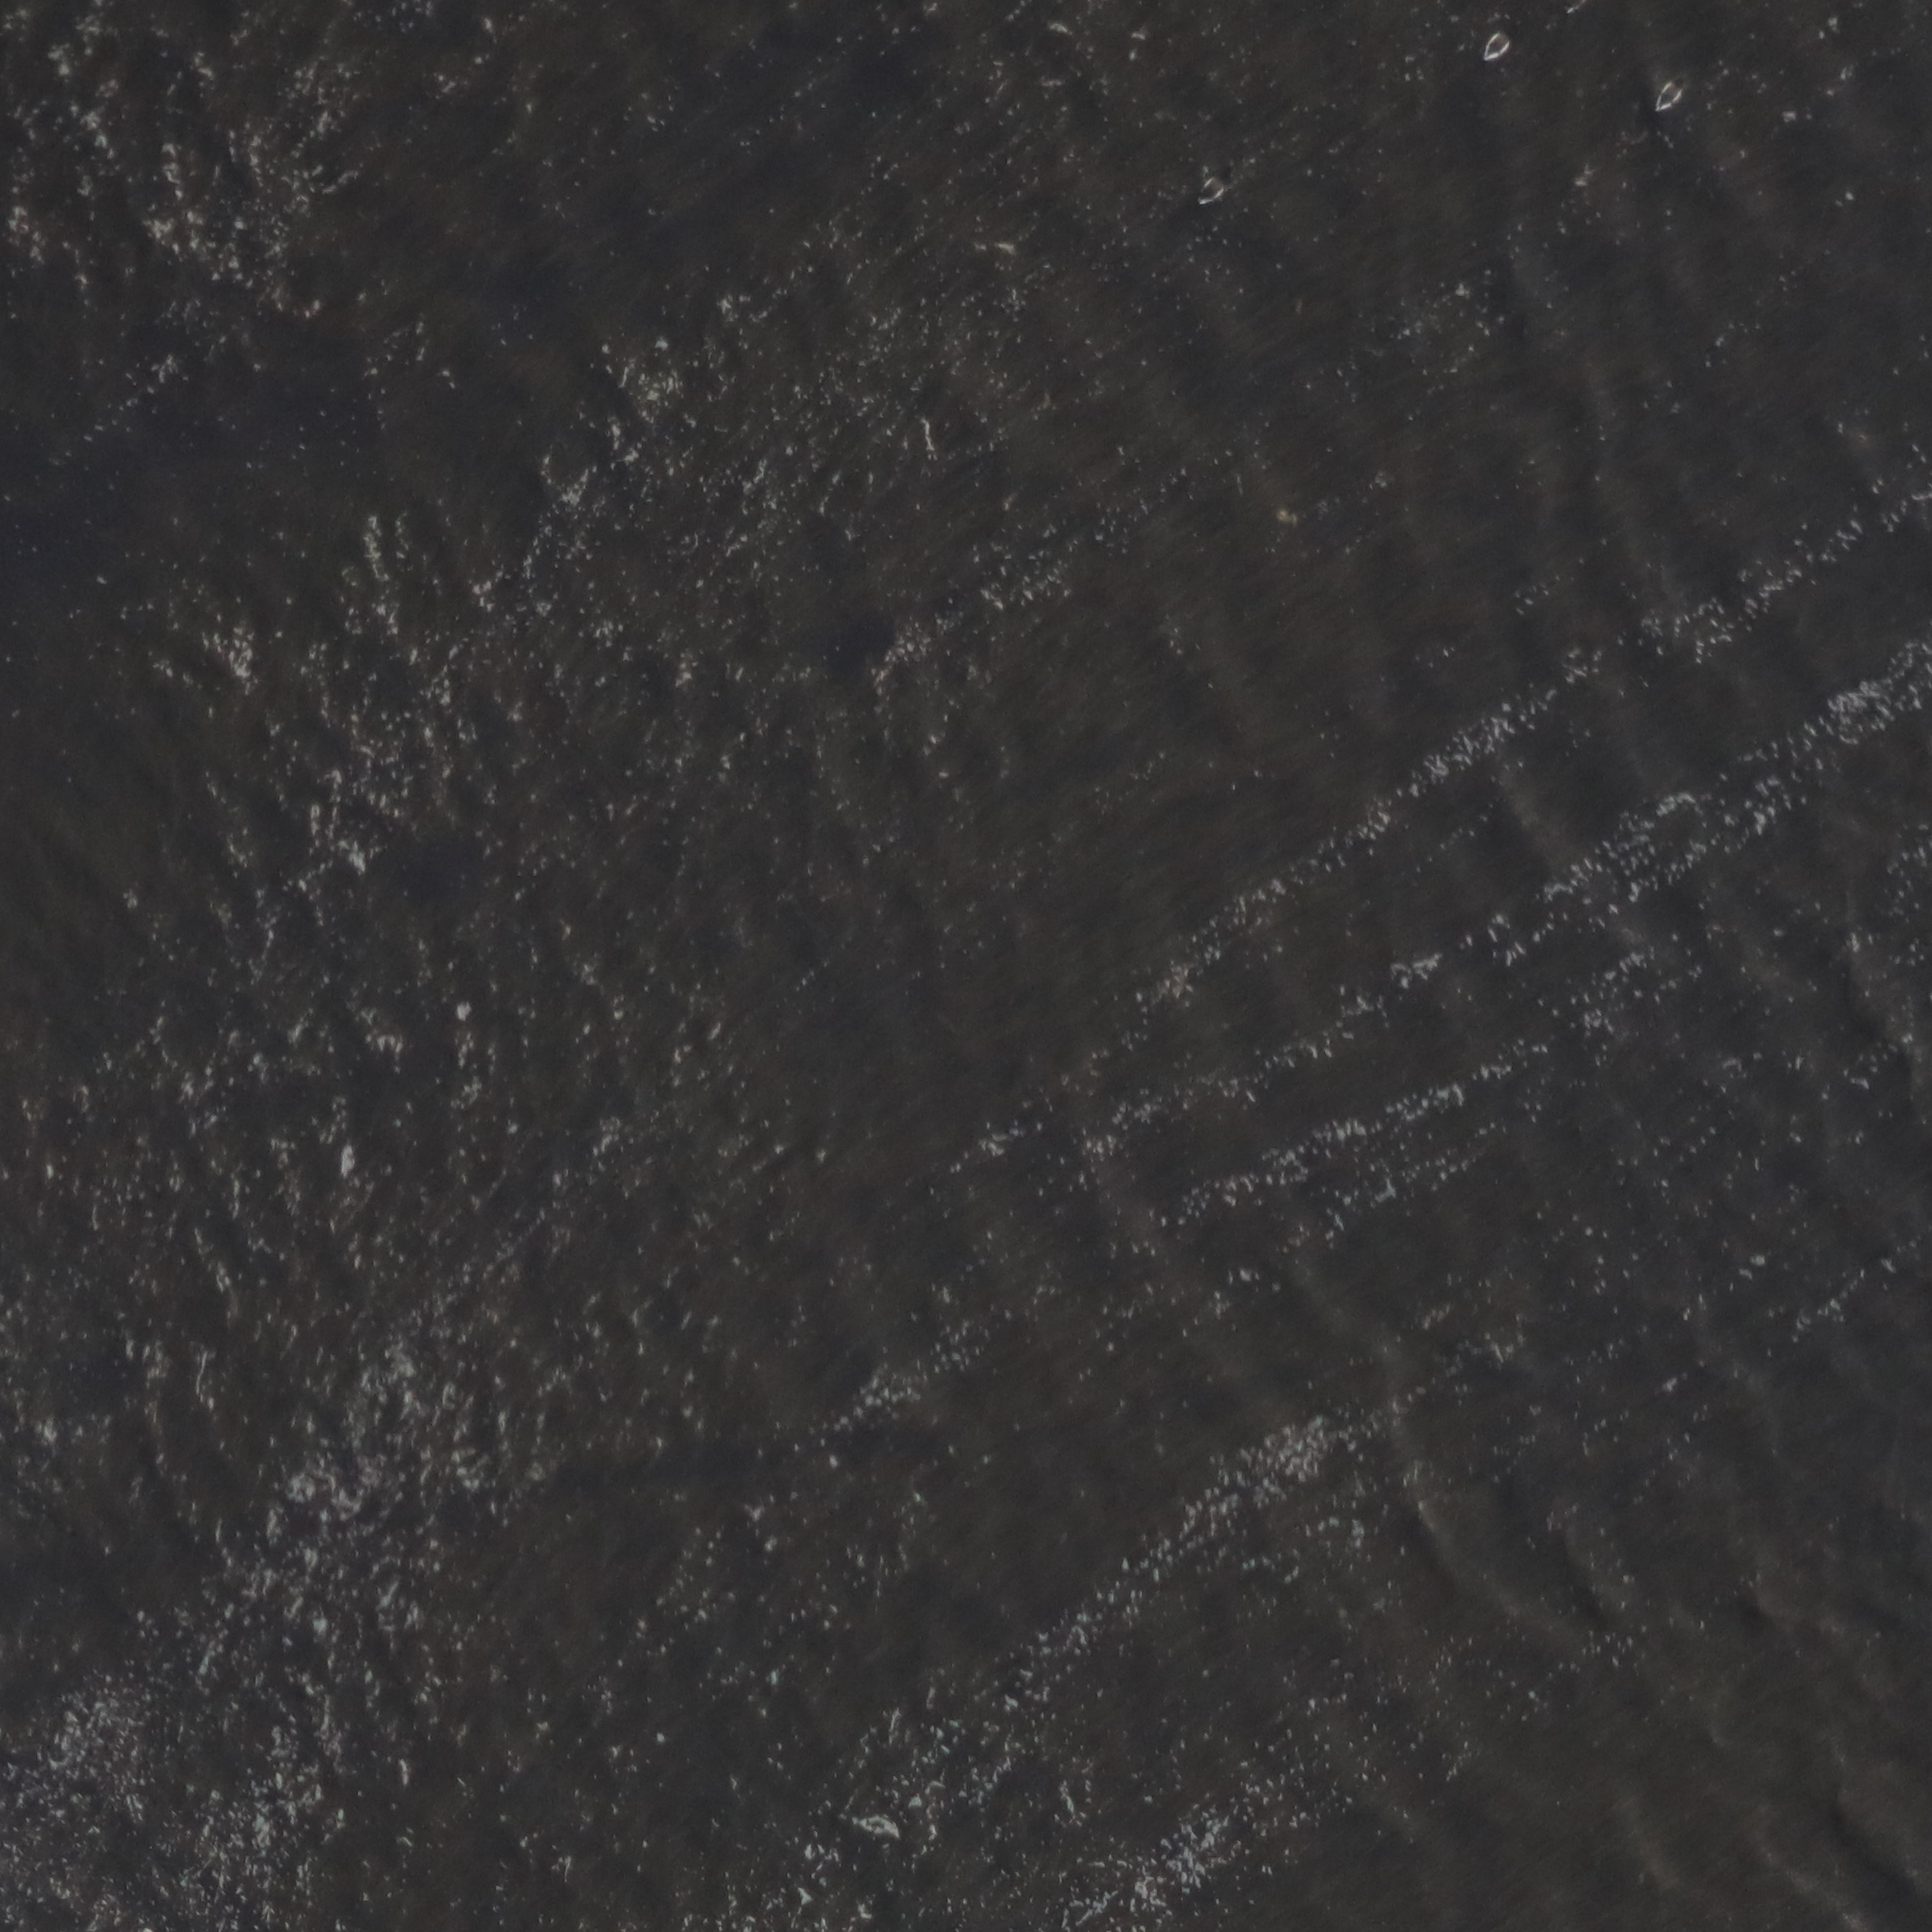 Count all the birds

3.